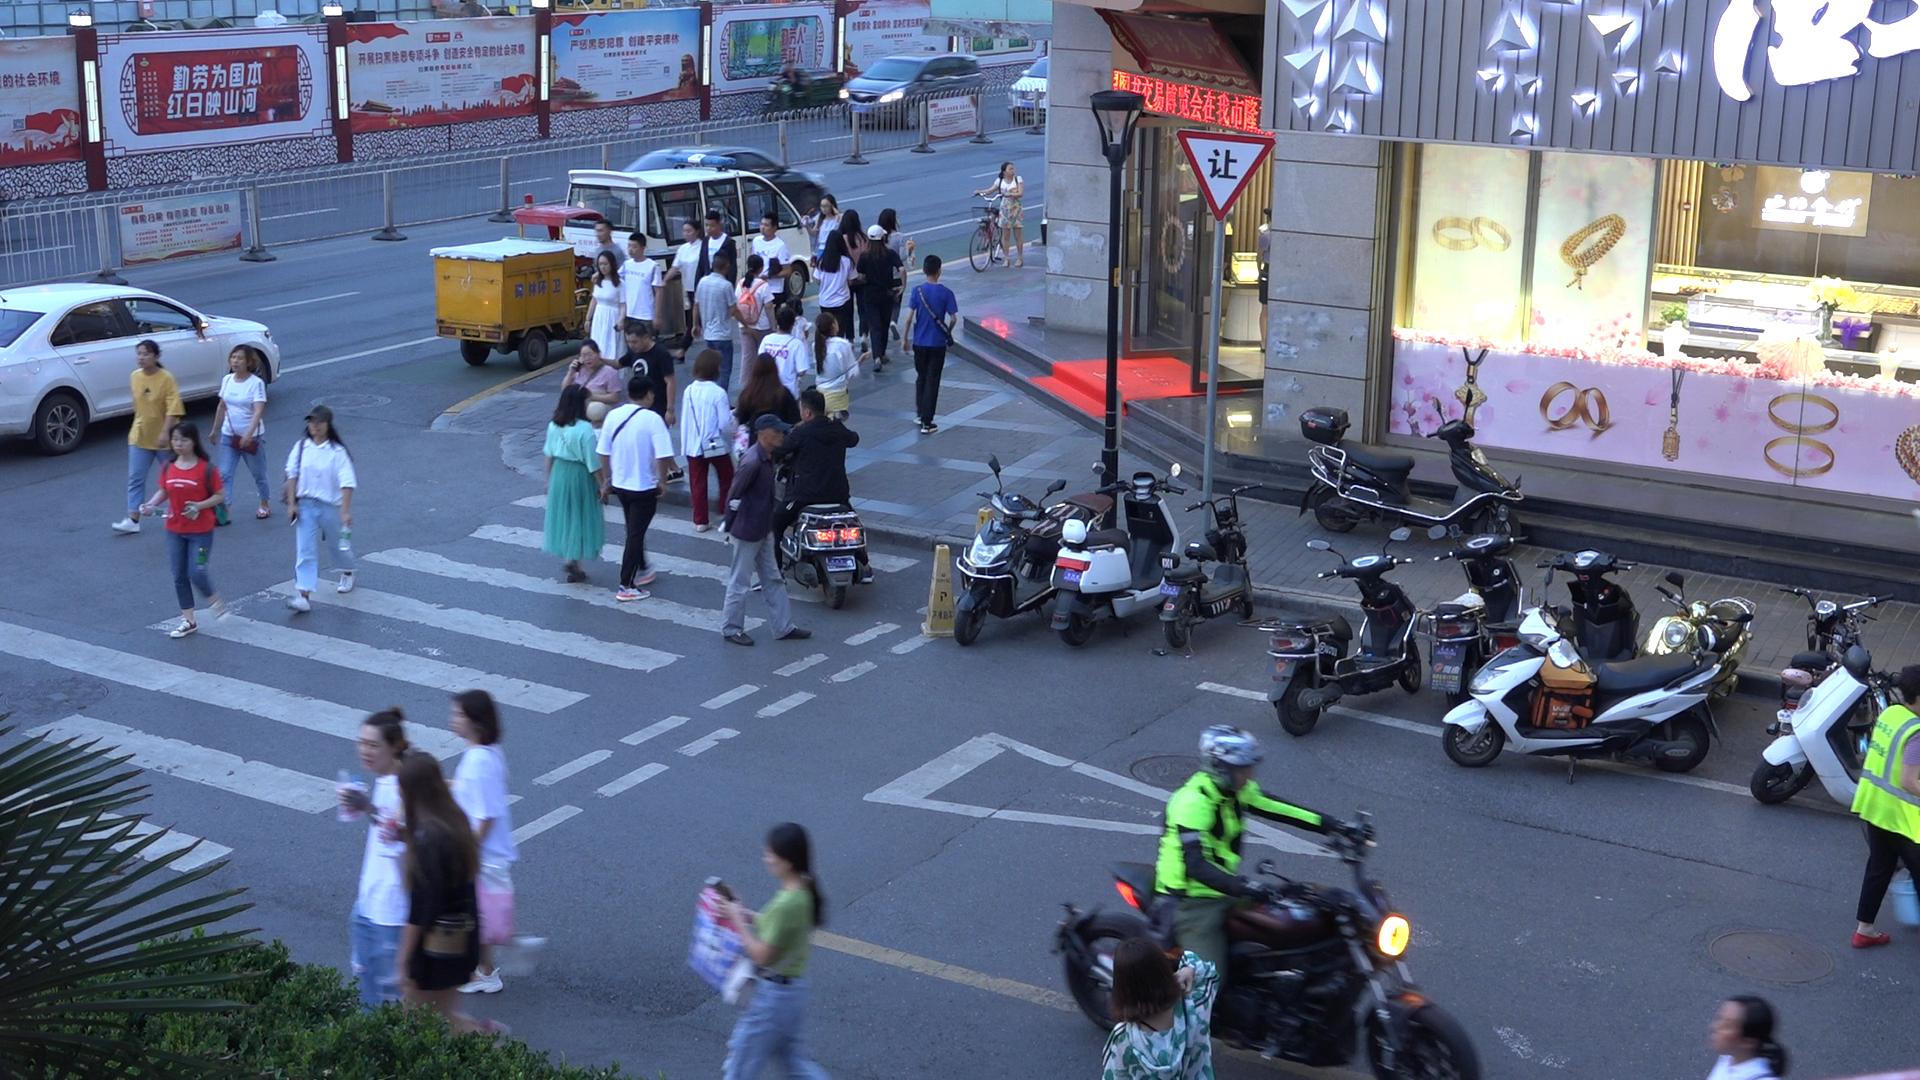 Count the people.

40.